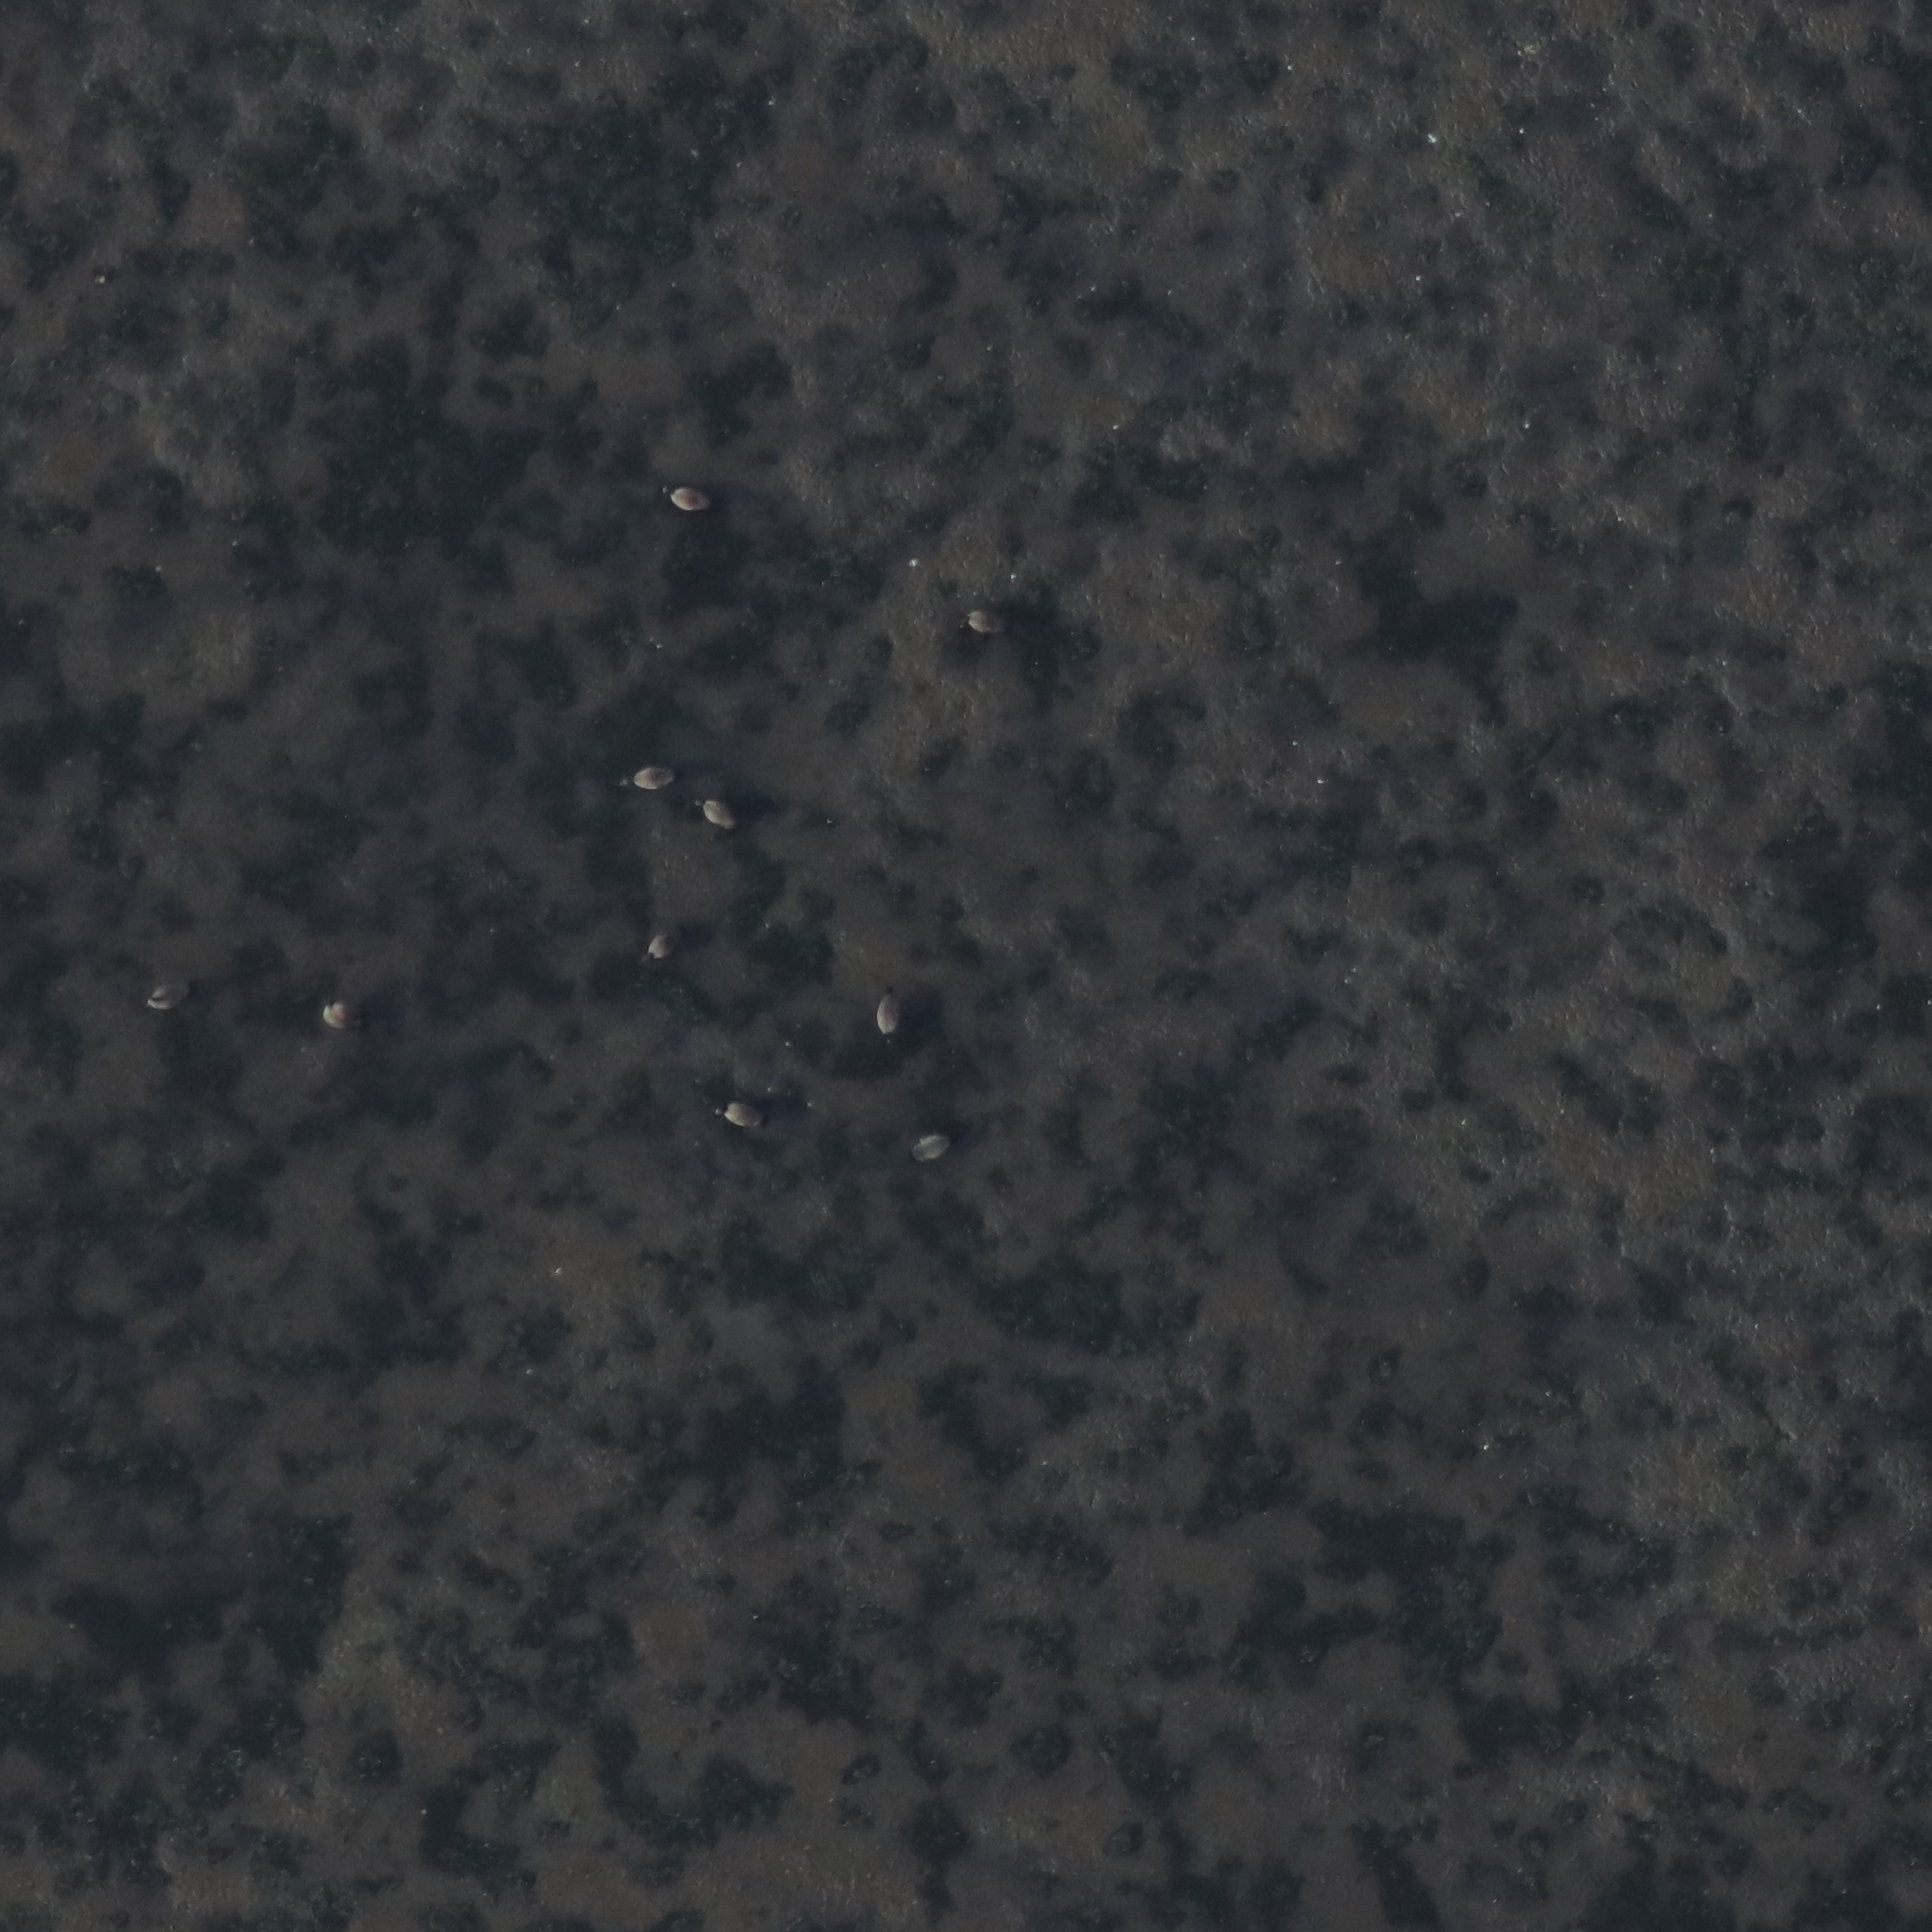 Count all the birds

10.